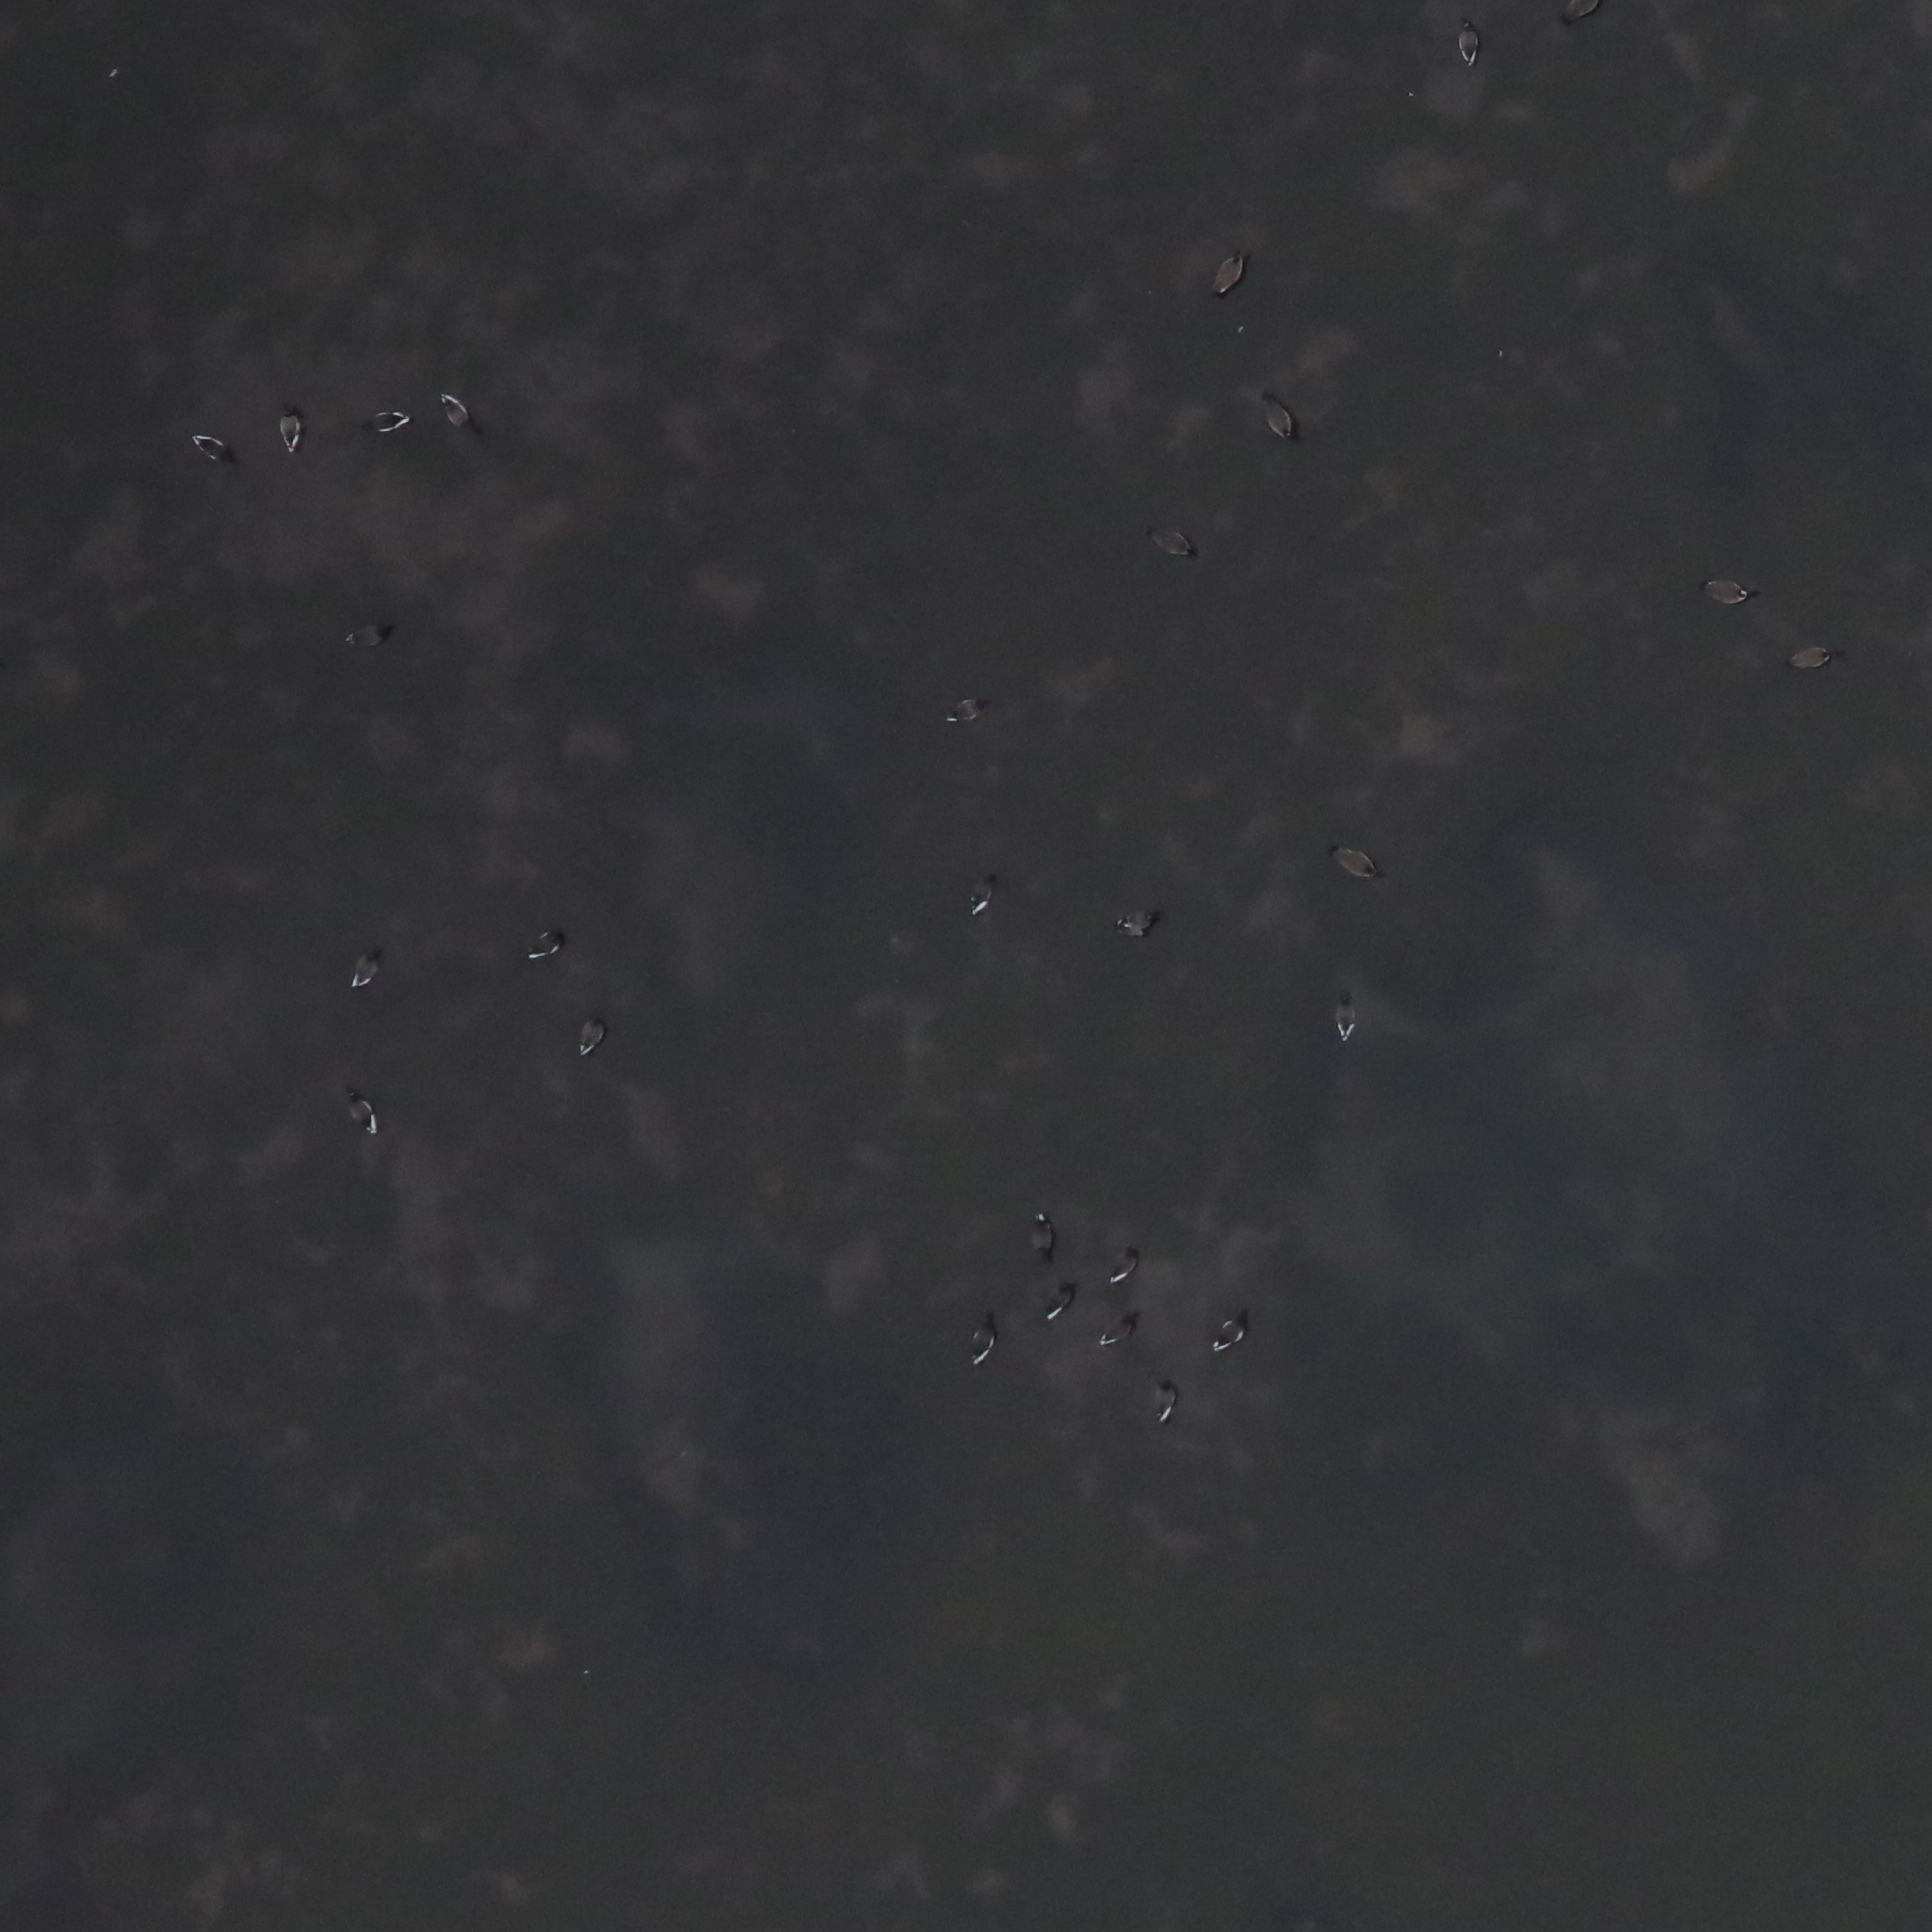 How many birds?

28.